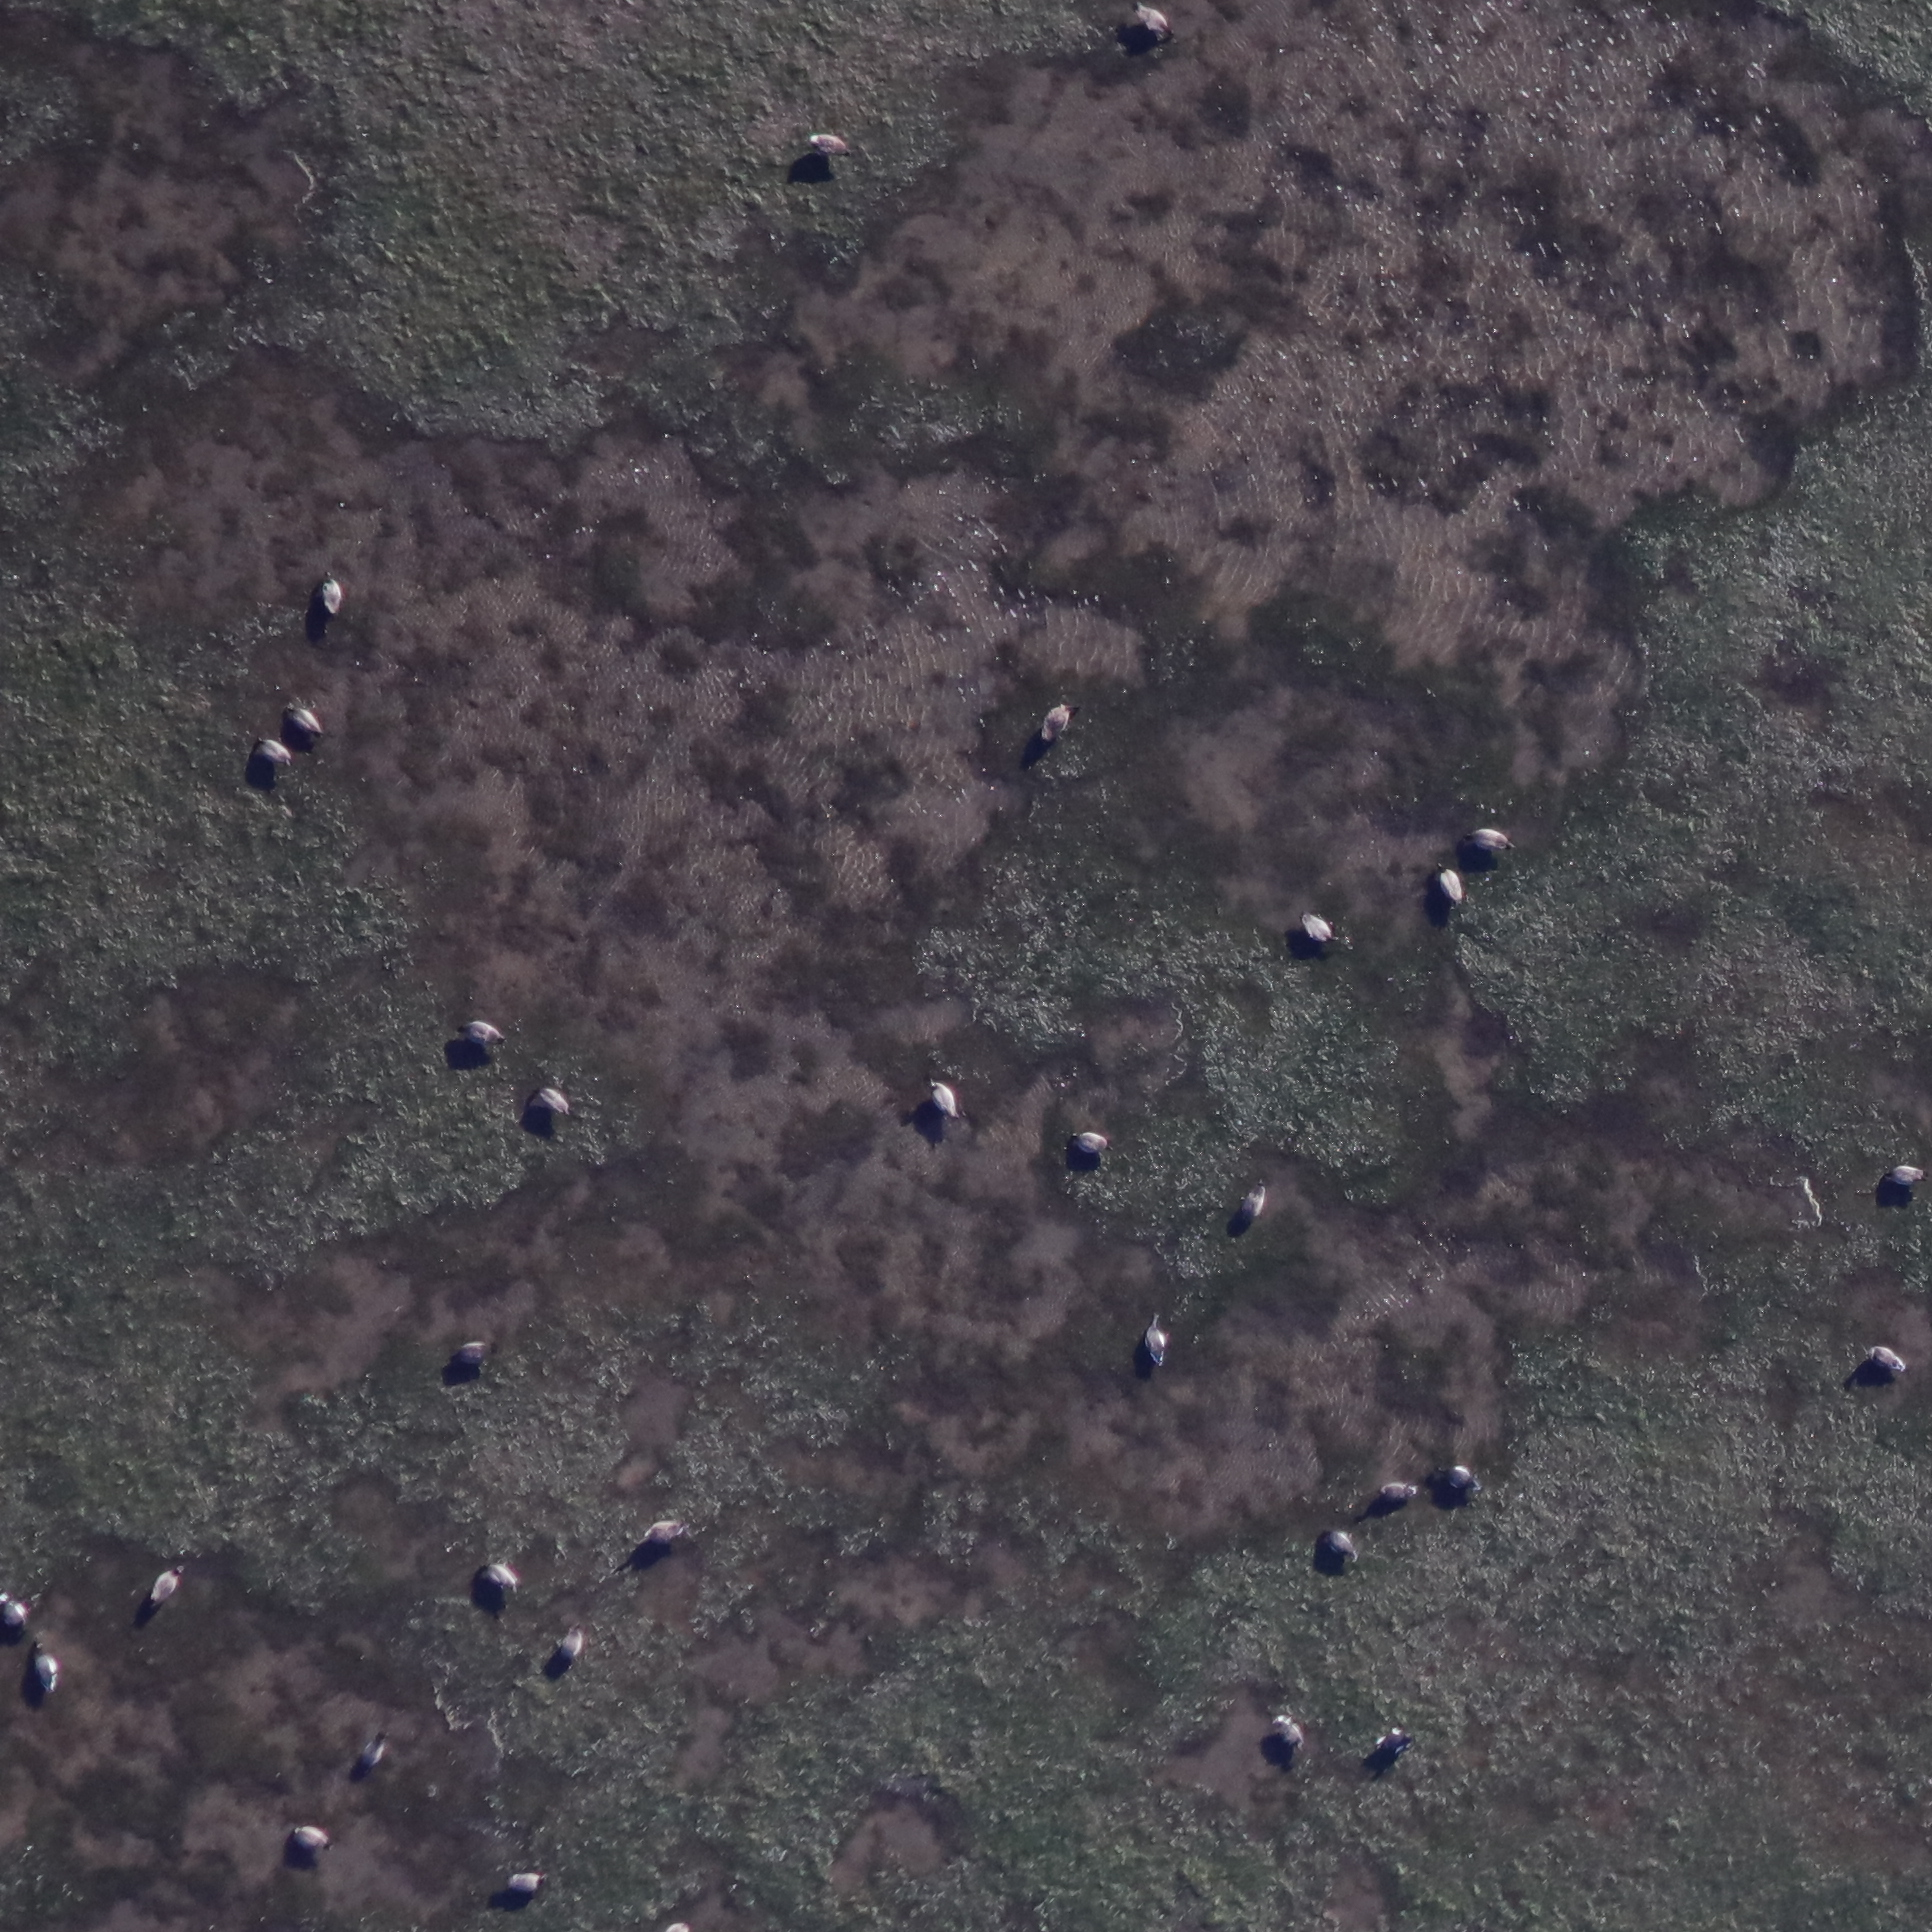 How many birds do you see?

32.